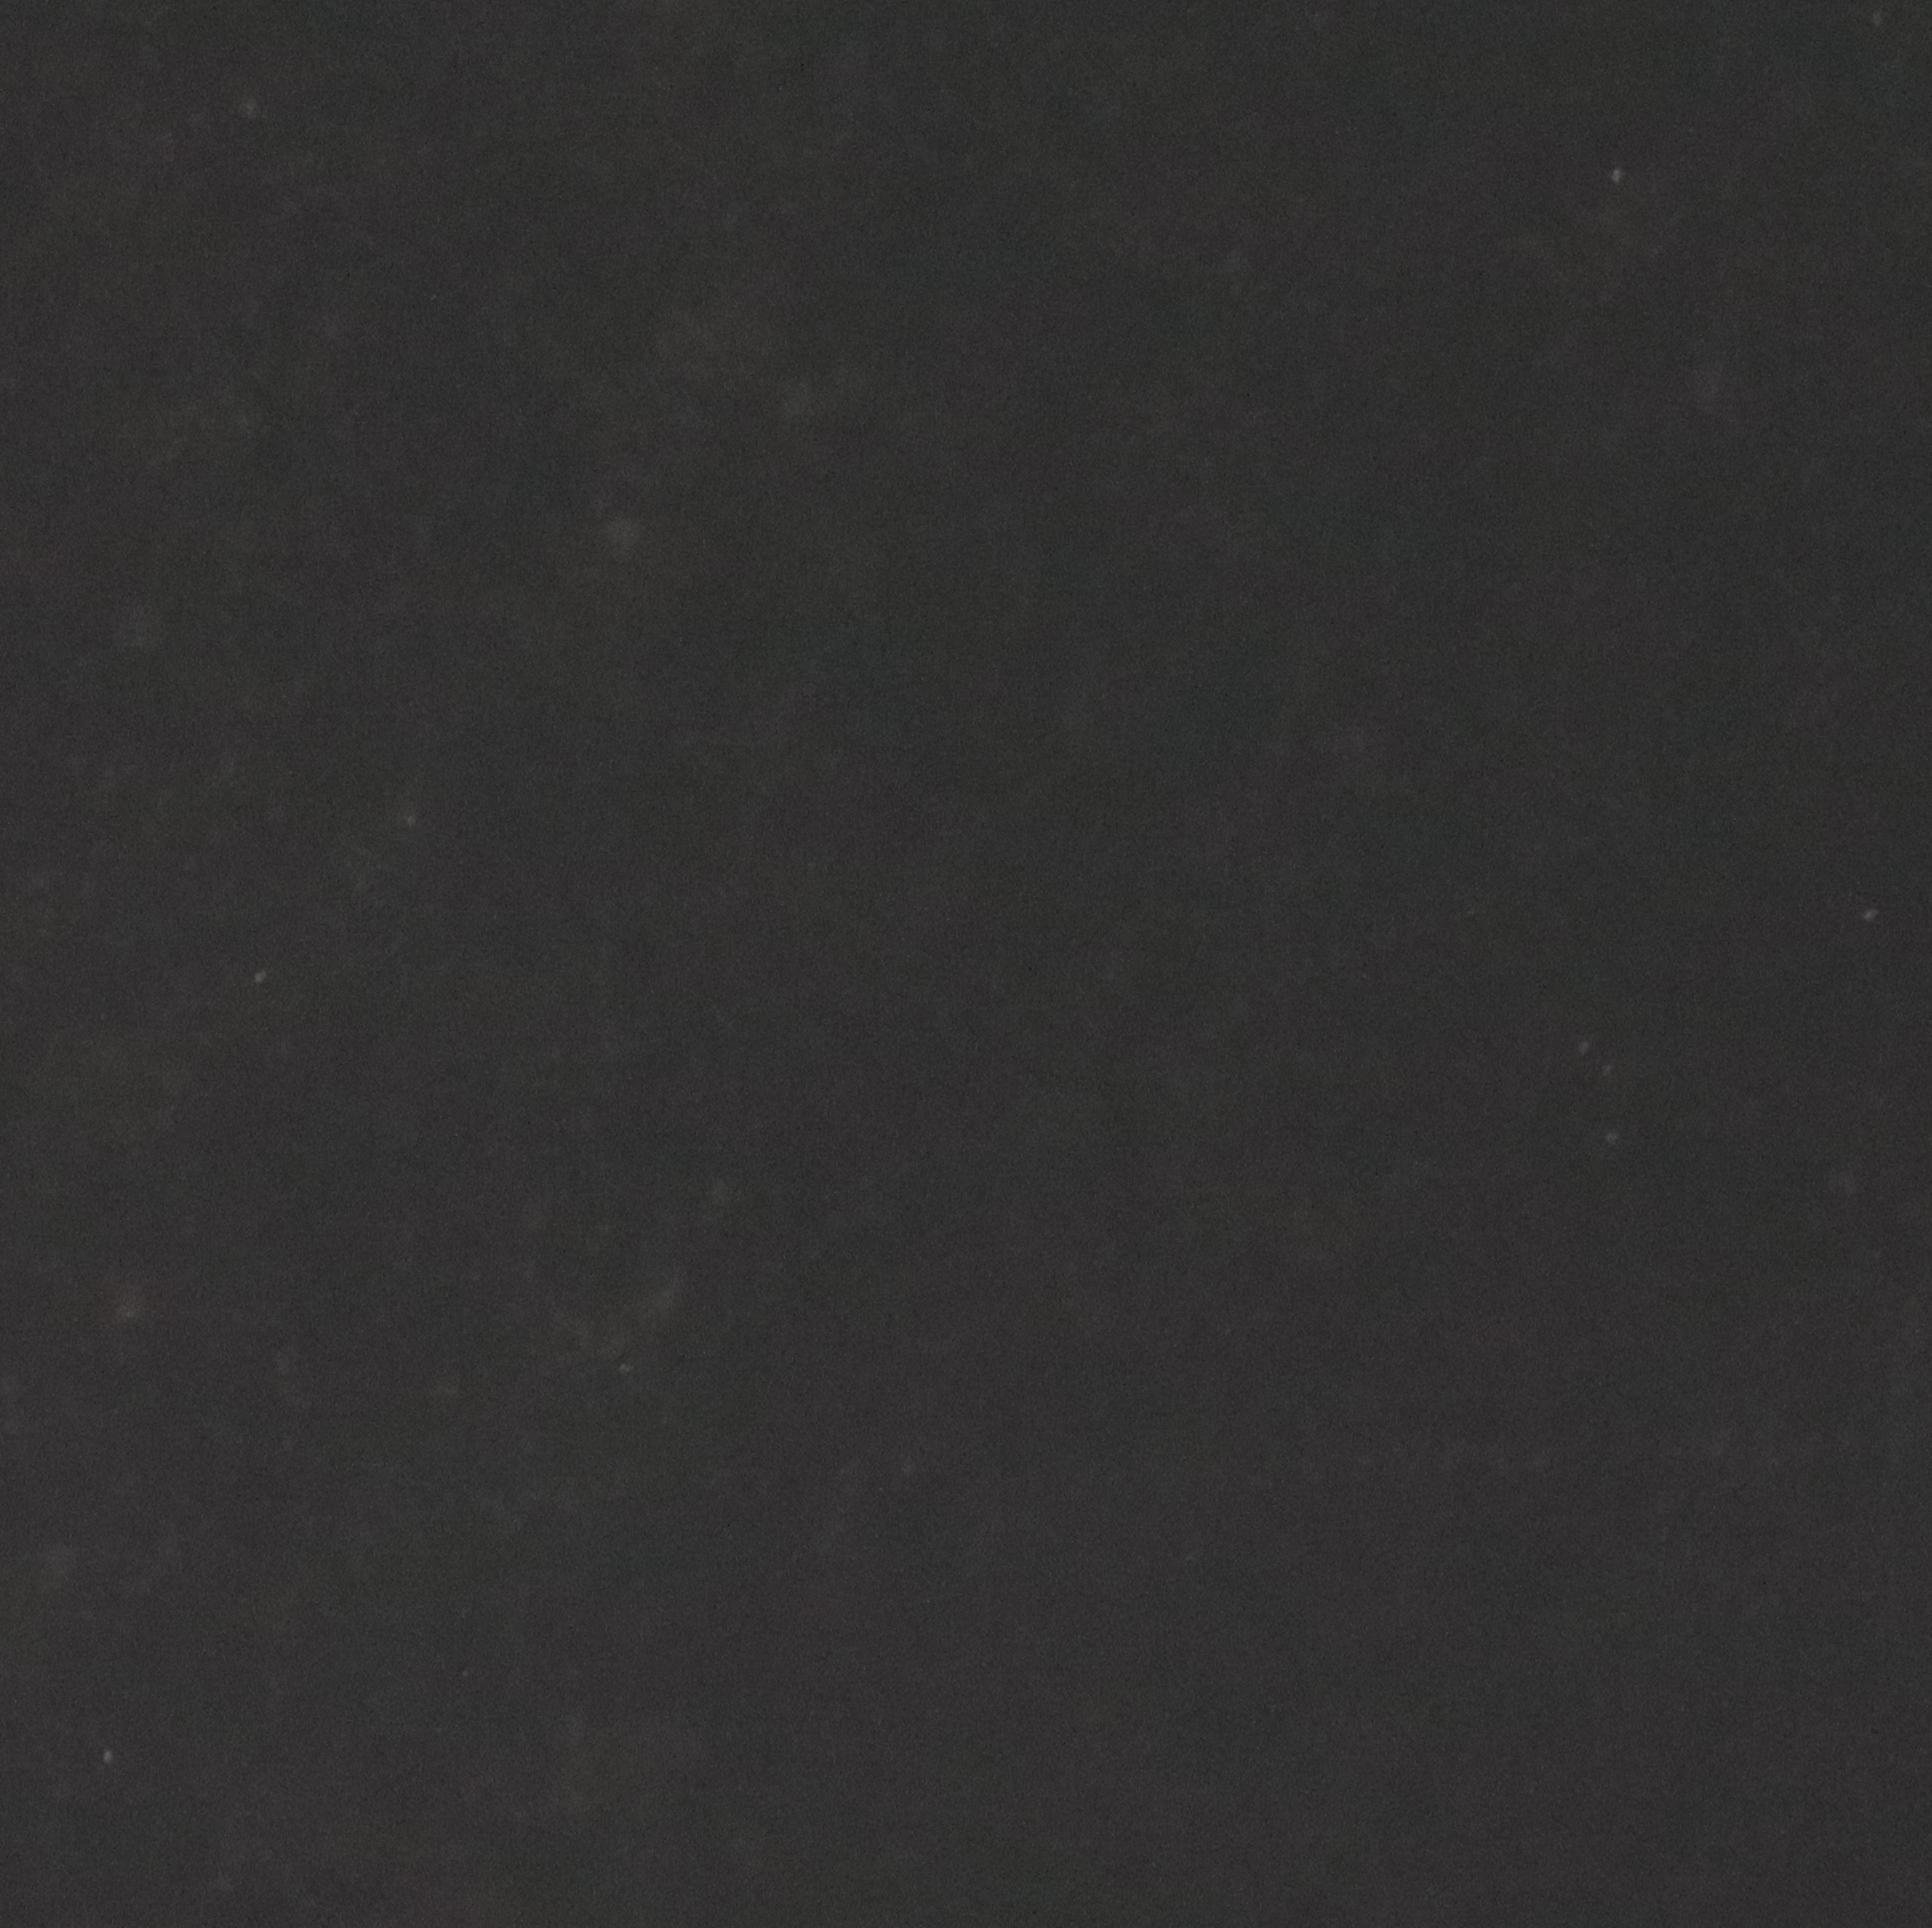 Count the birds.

7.